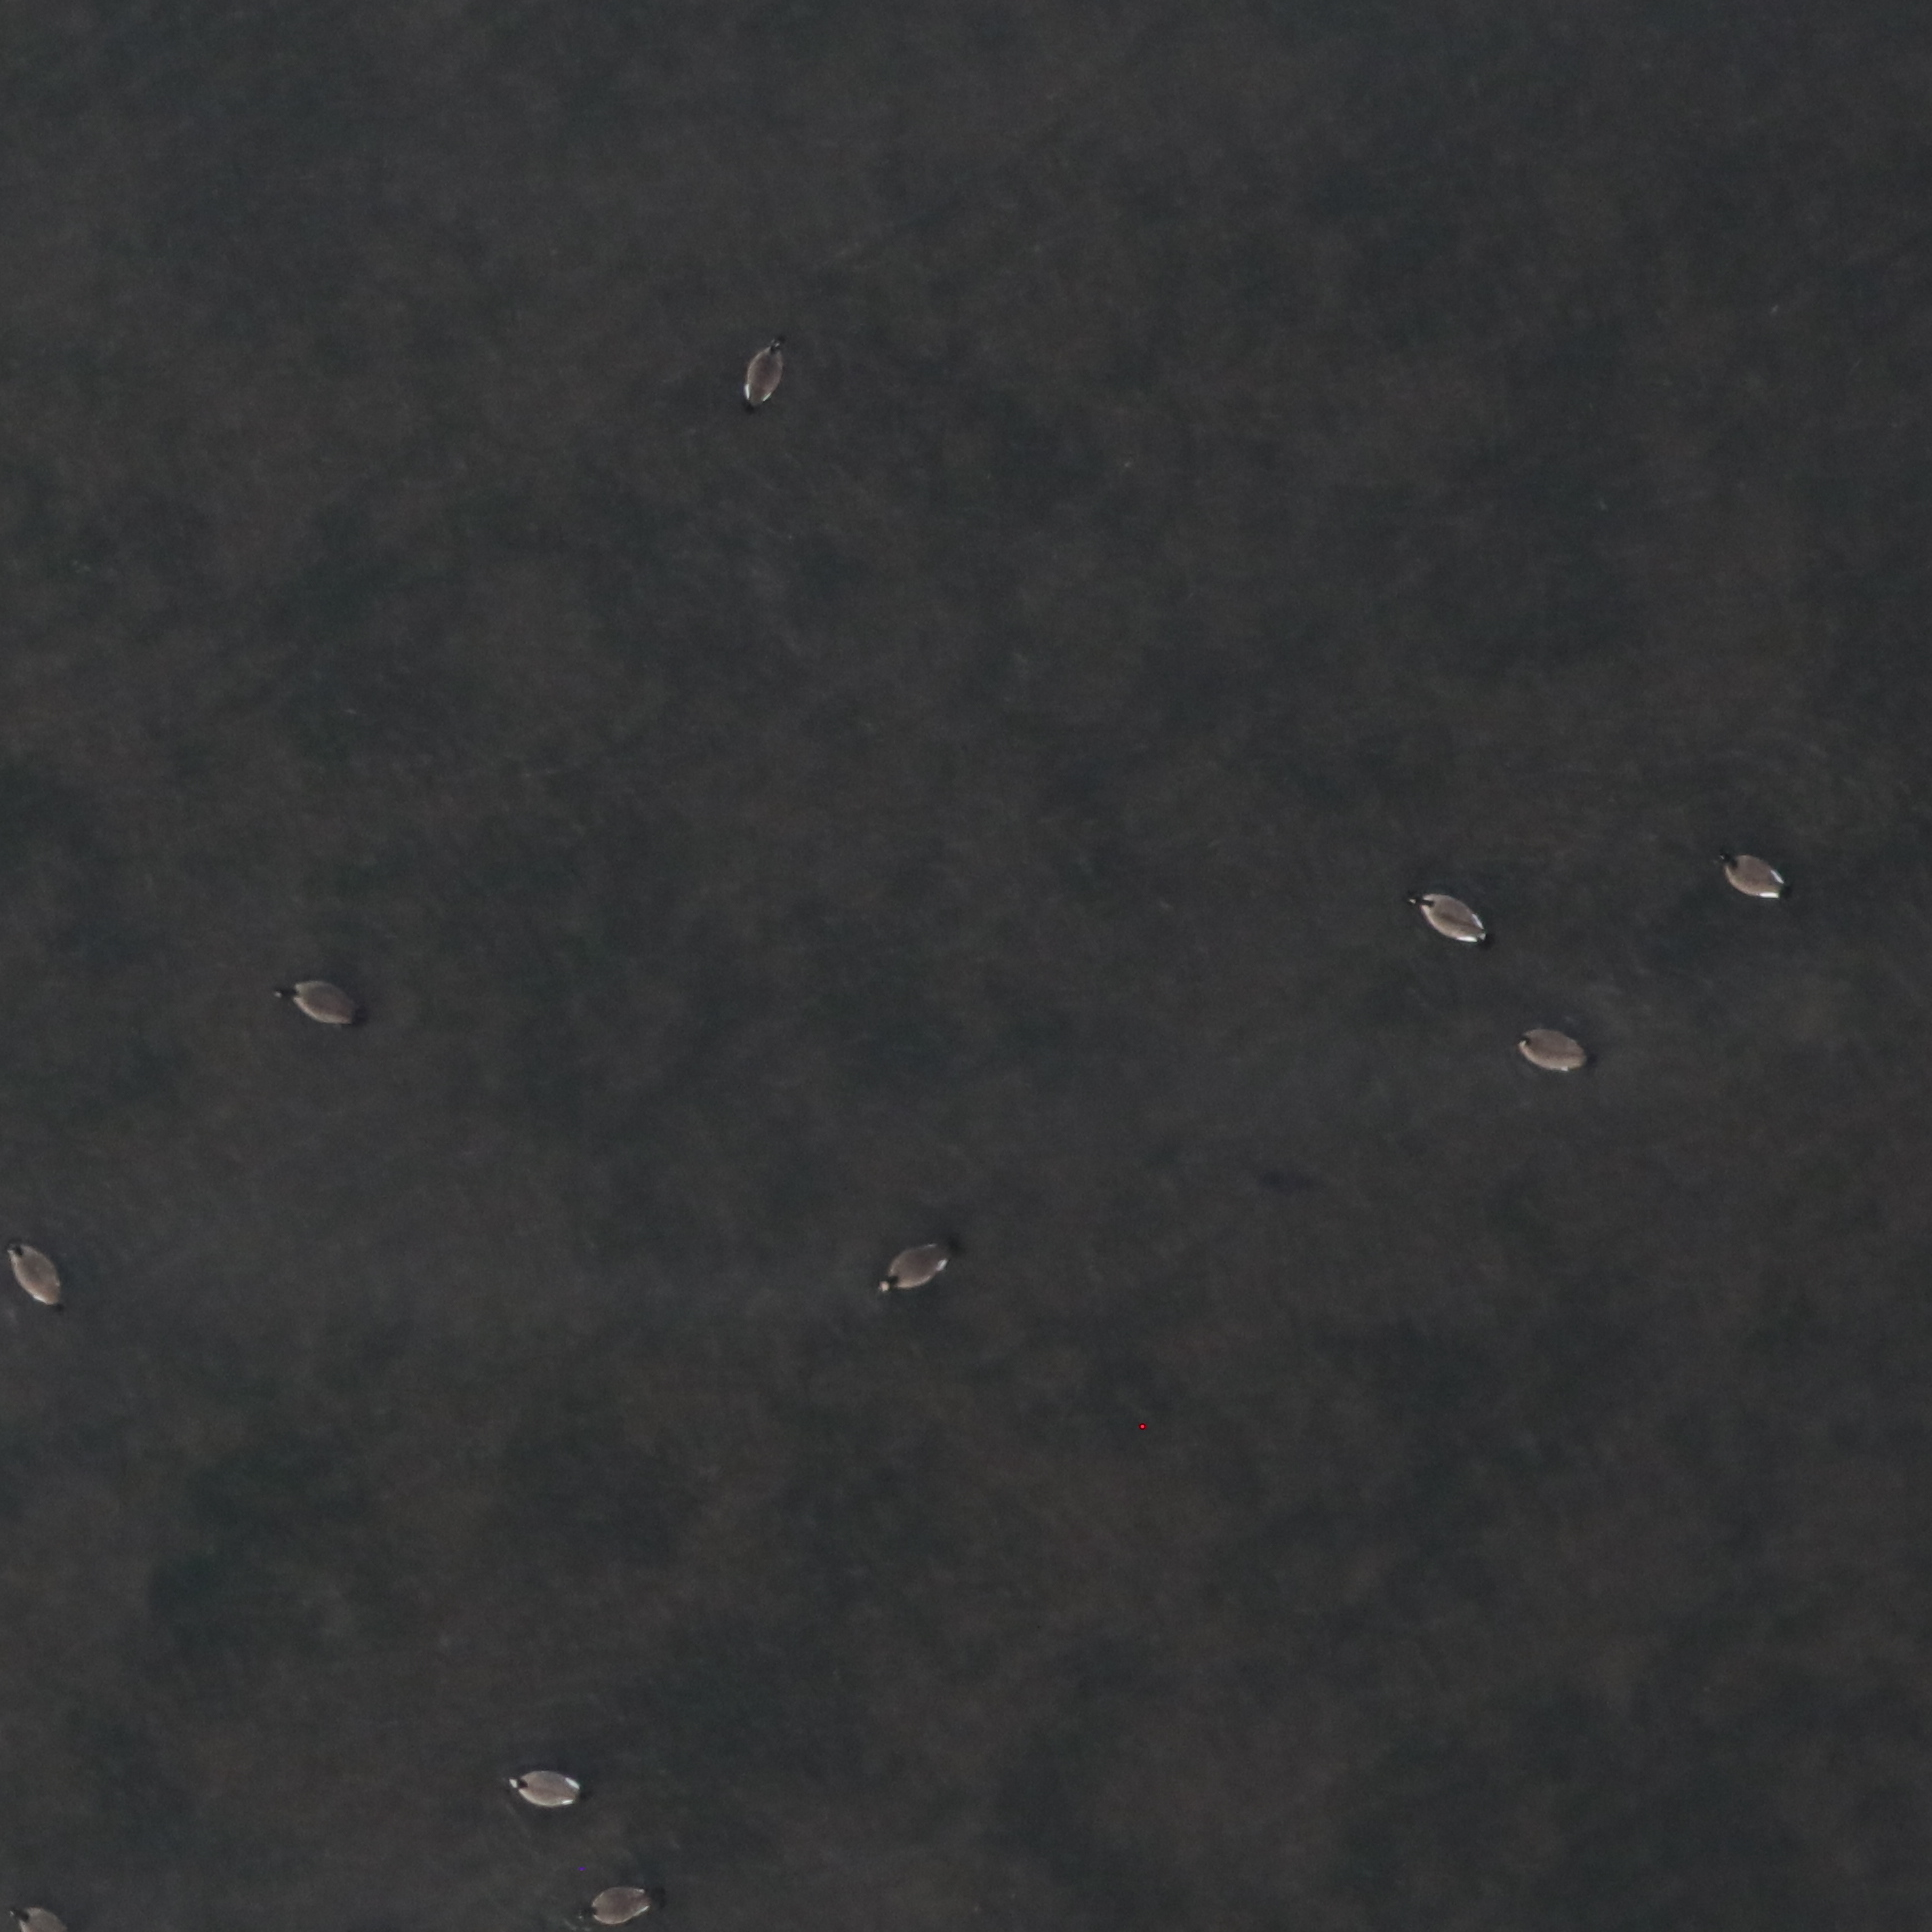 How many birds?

10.